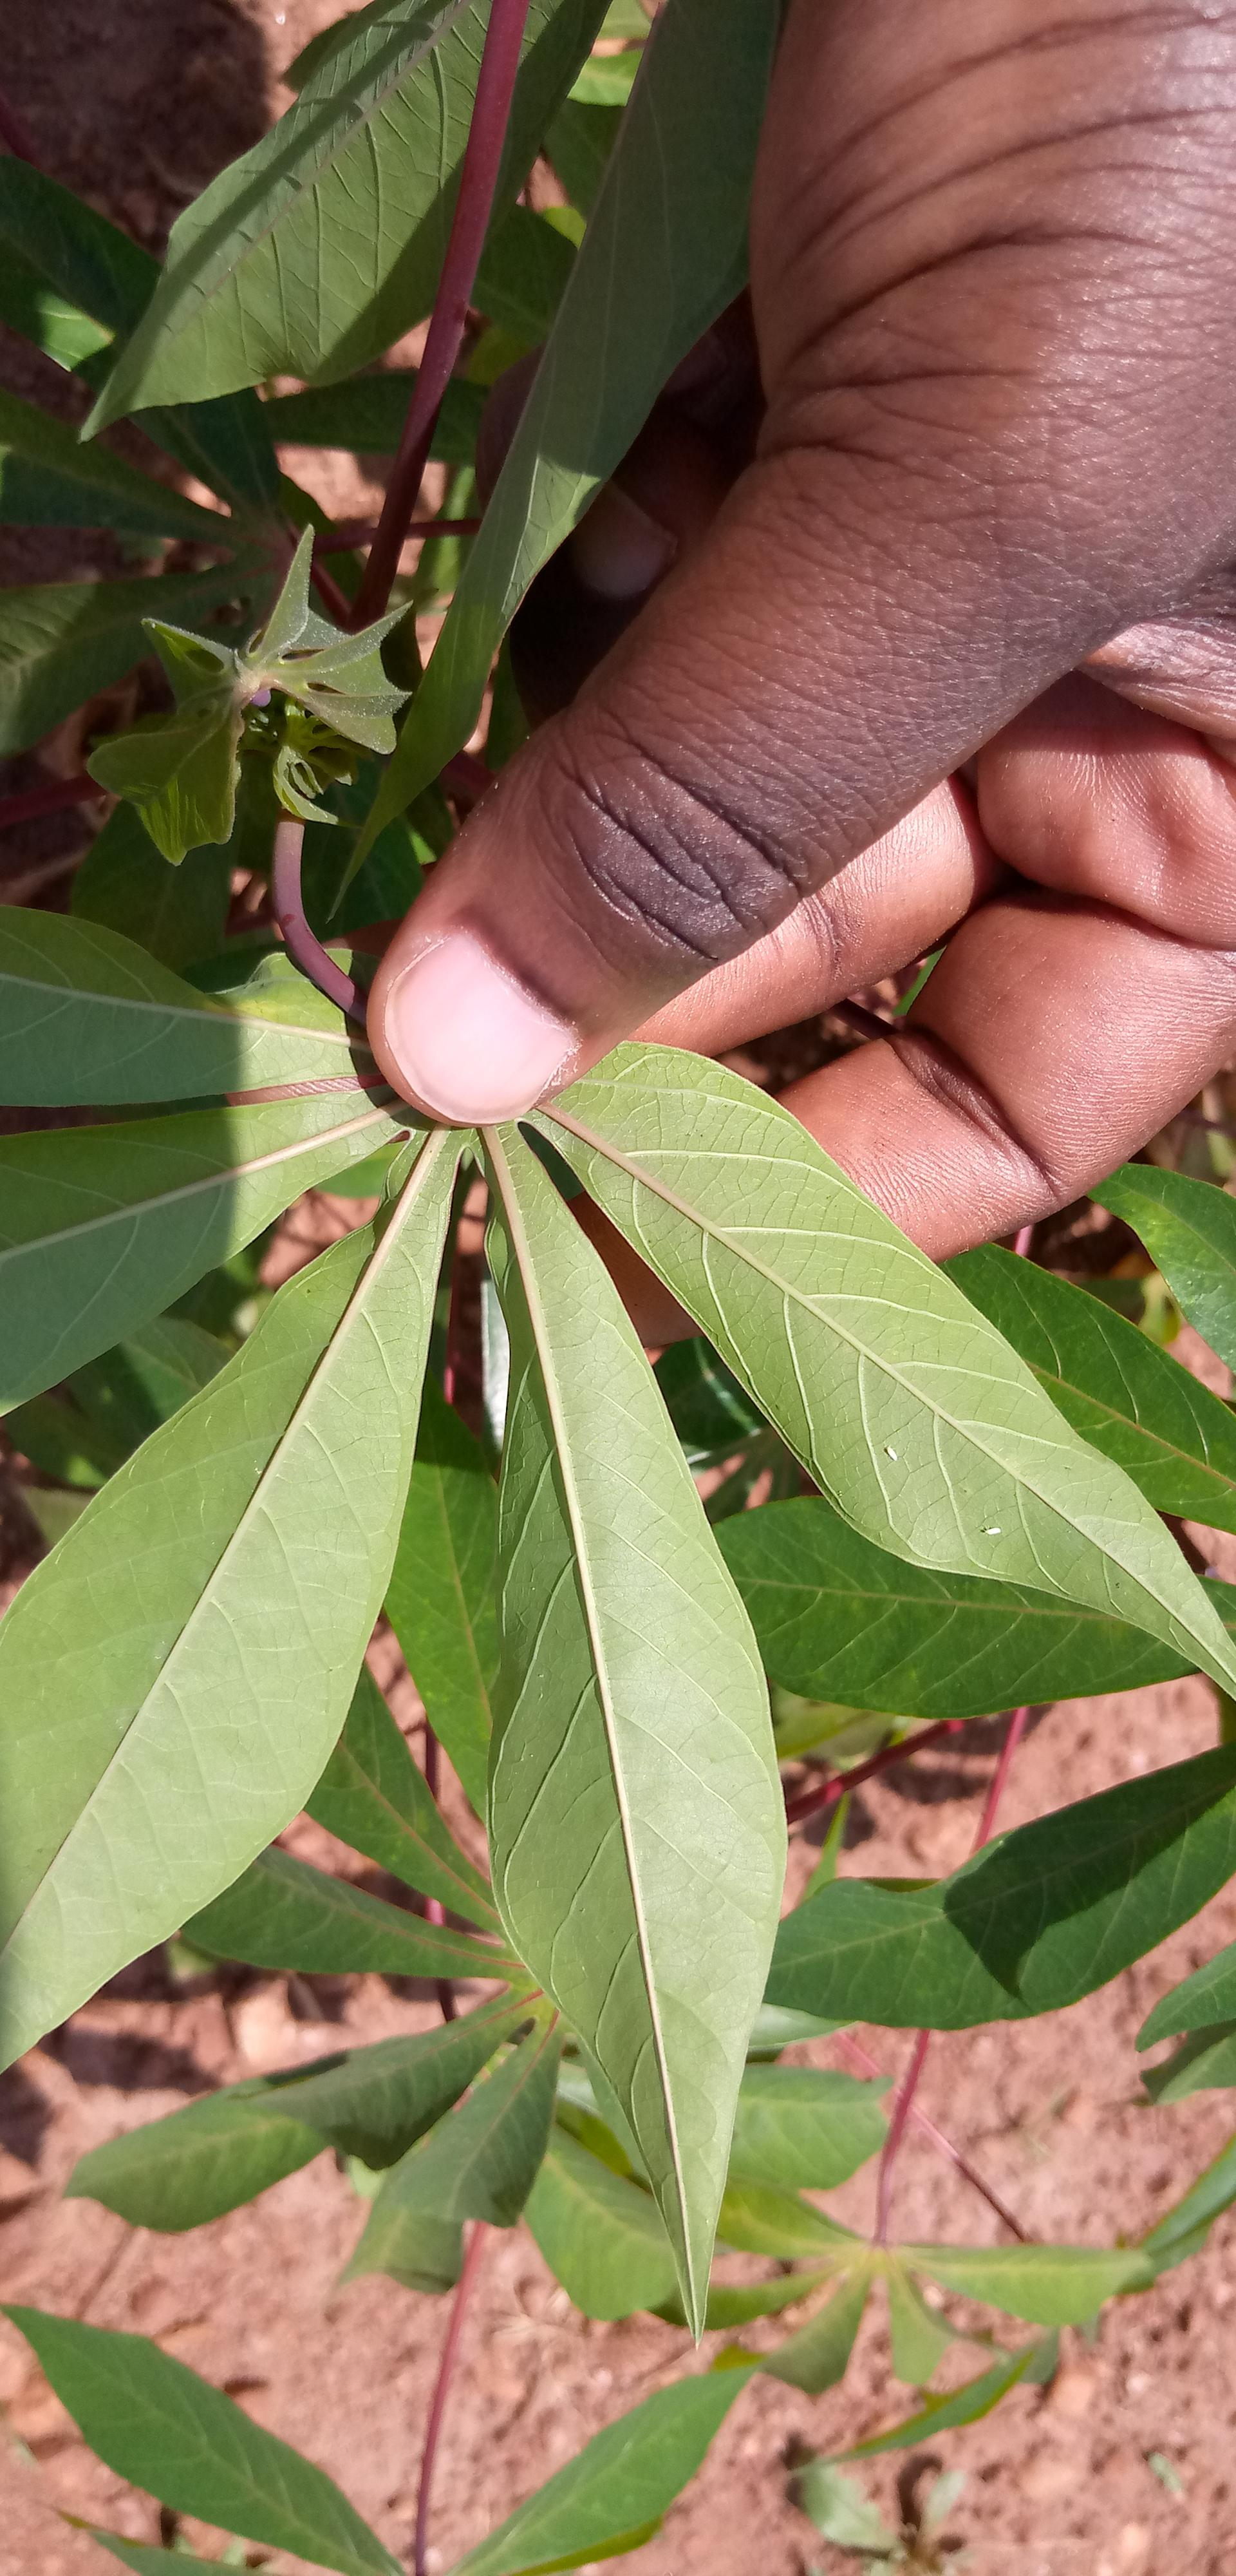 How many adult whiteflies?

2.